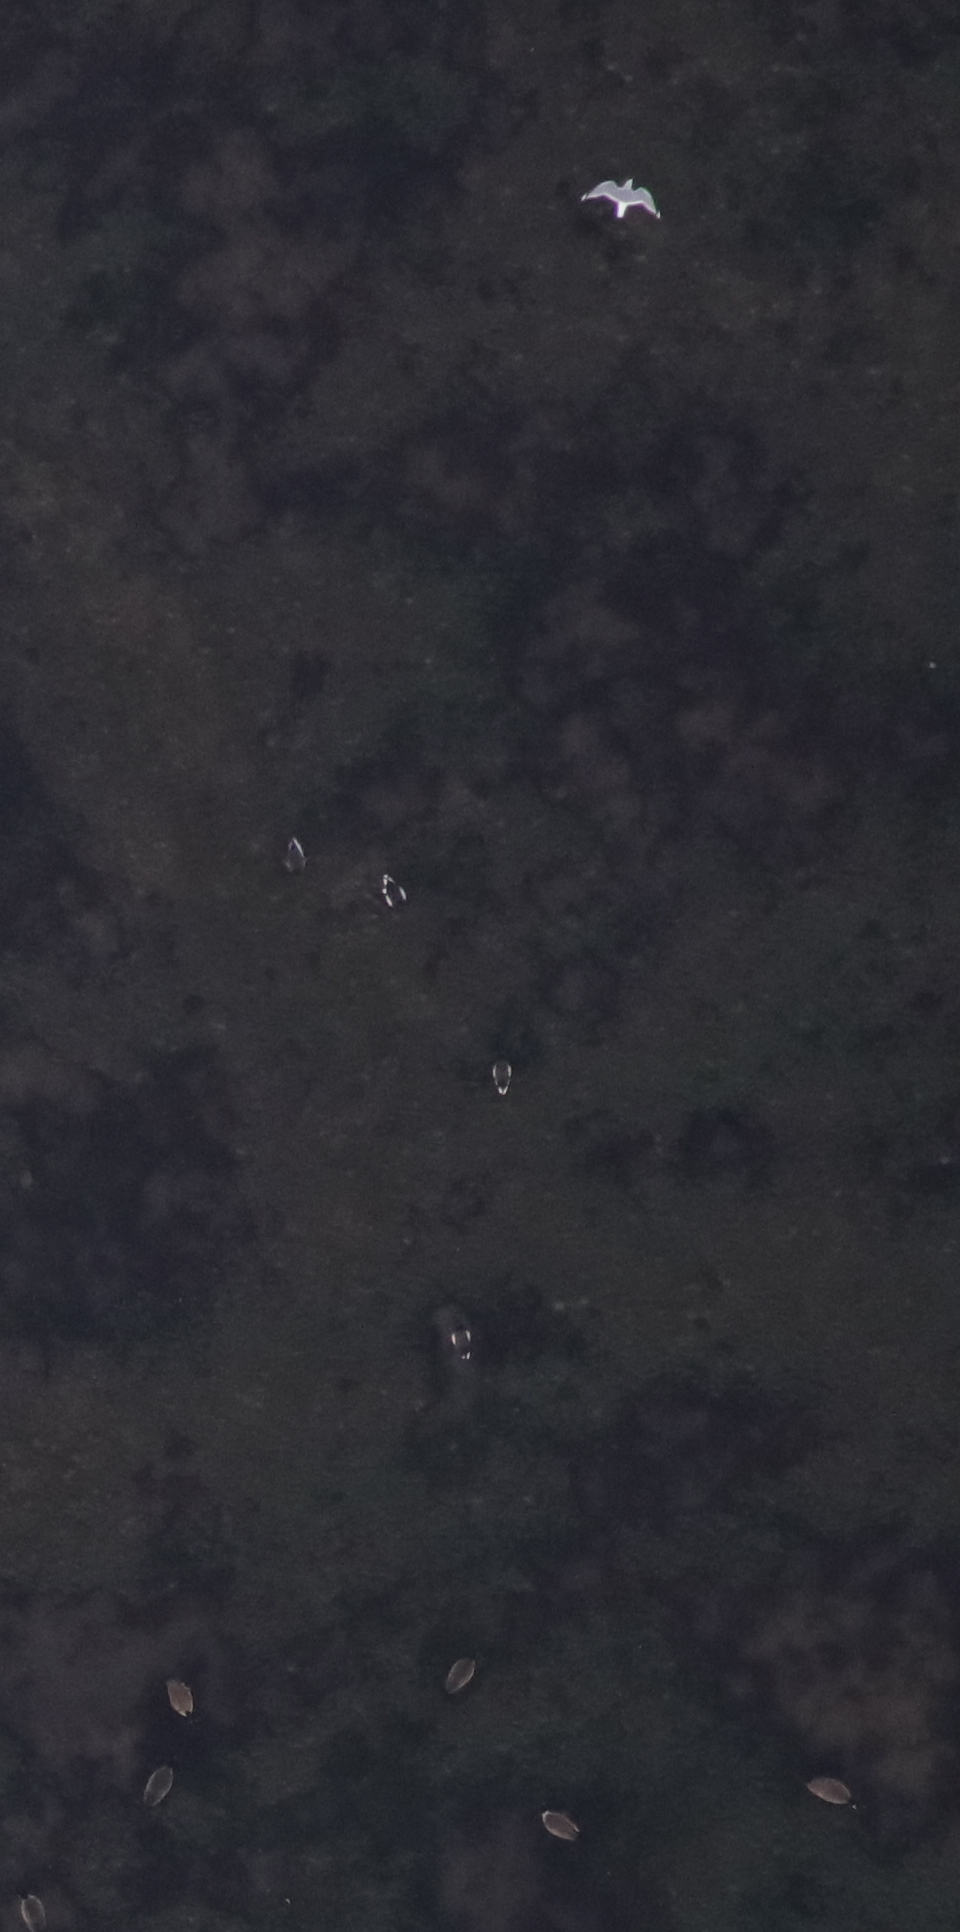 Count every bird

11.